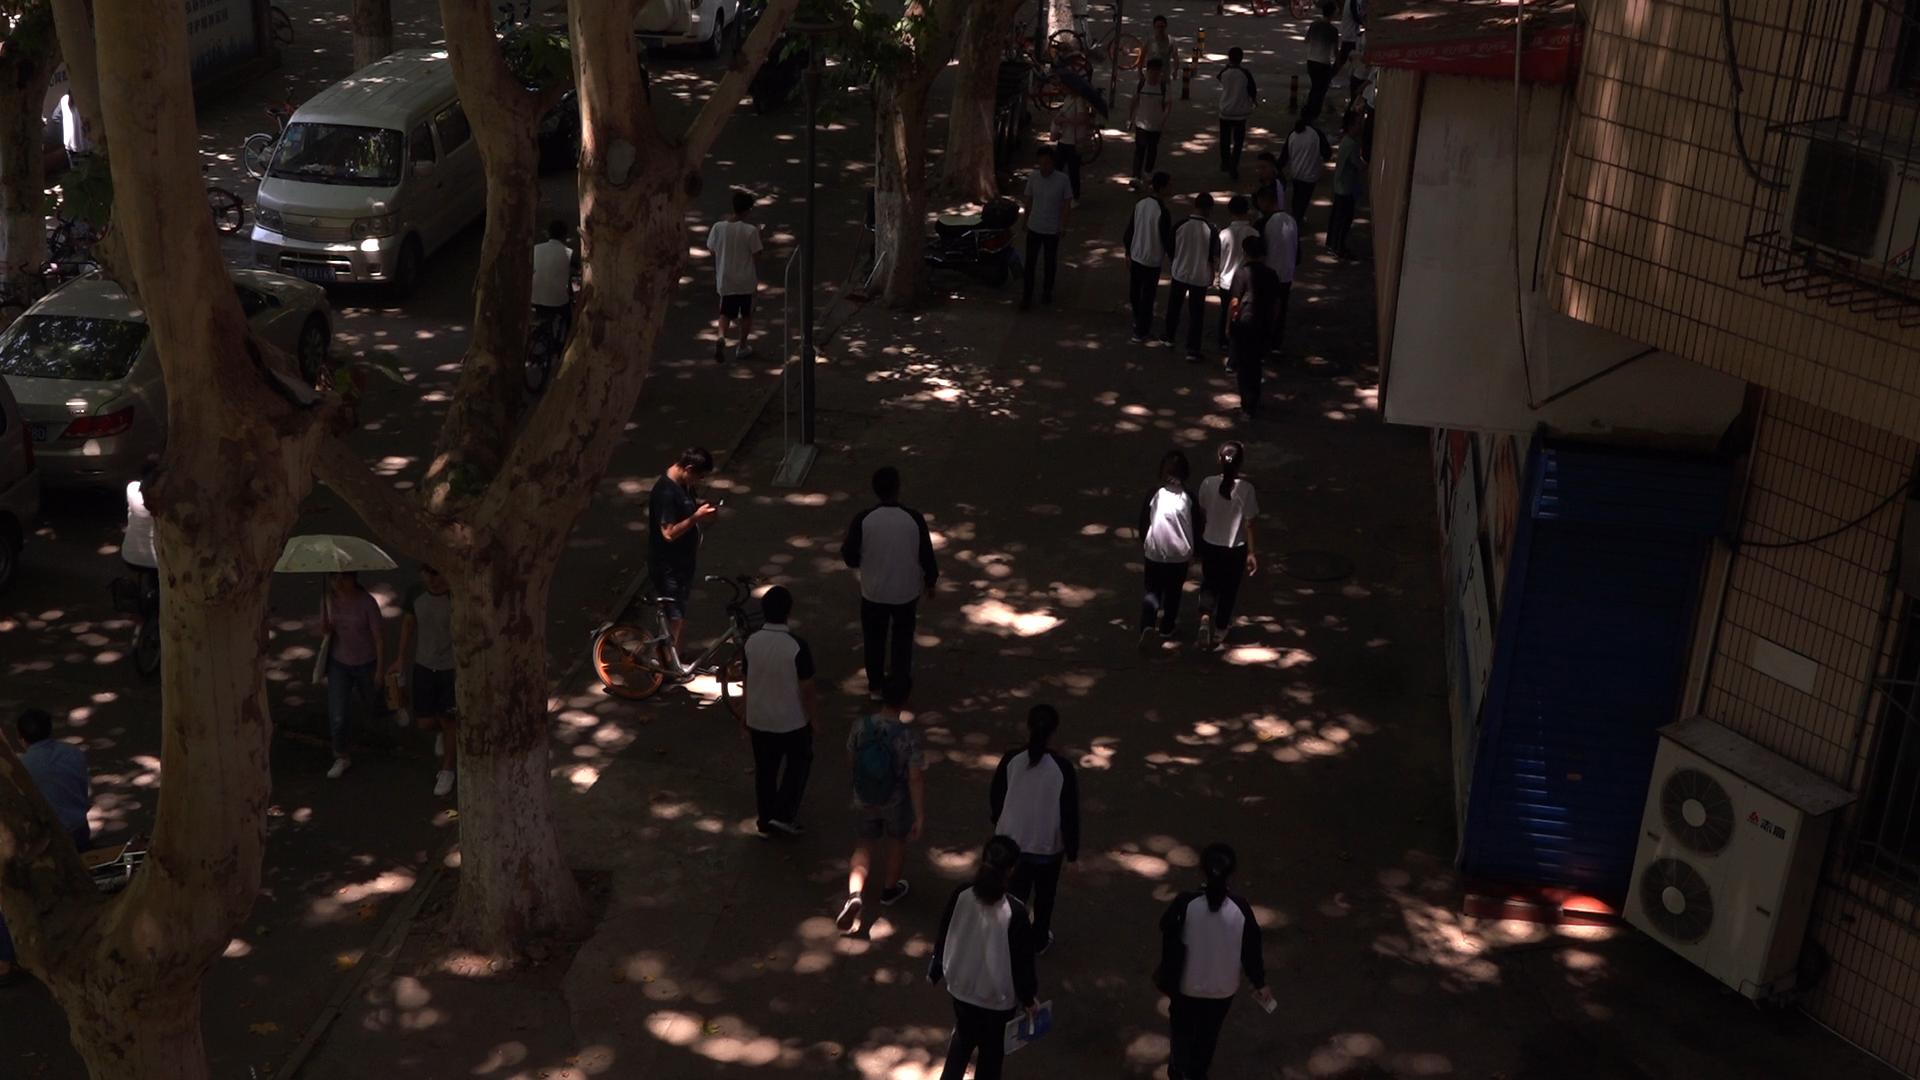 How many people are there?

31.